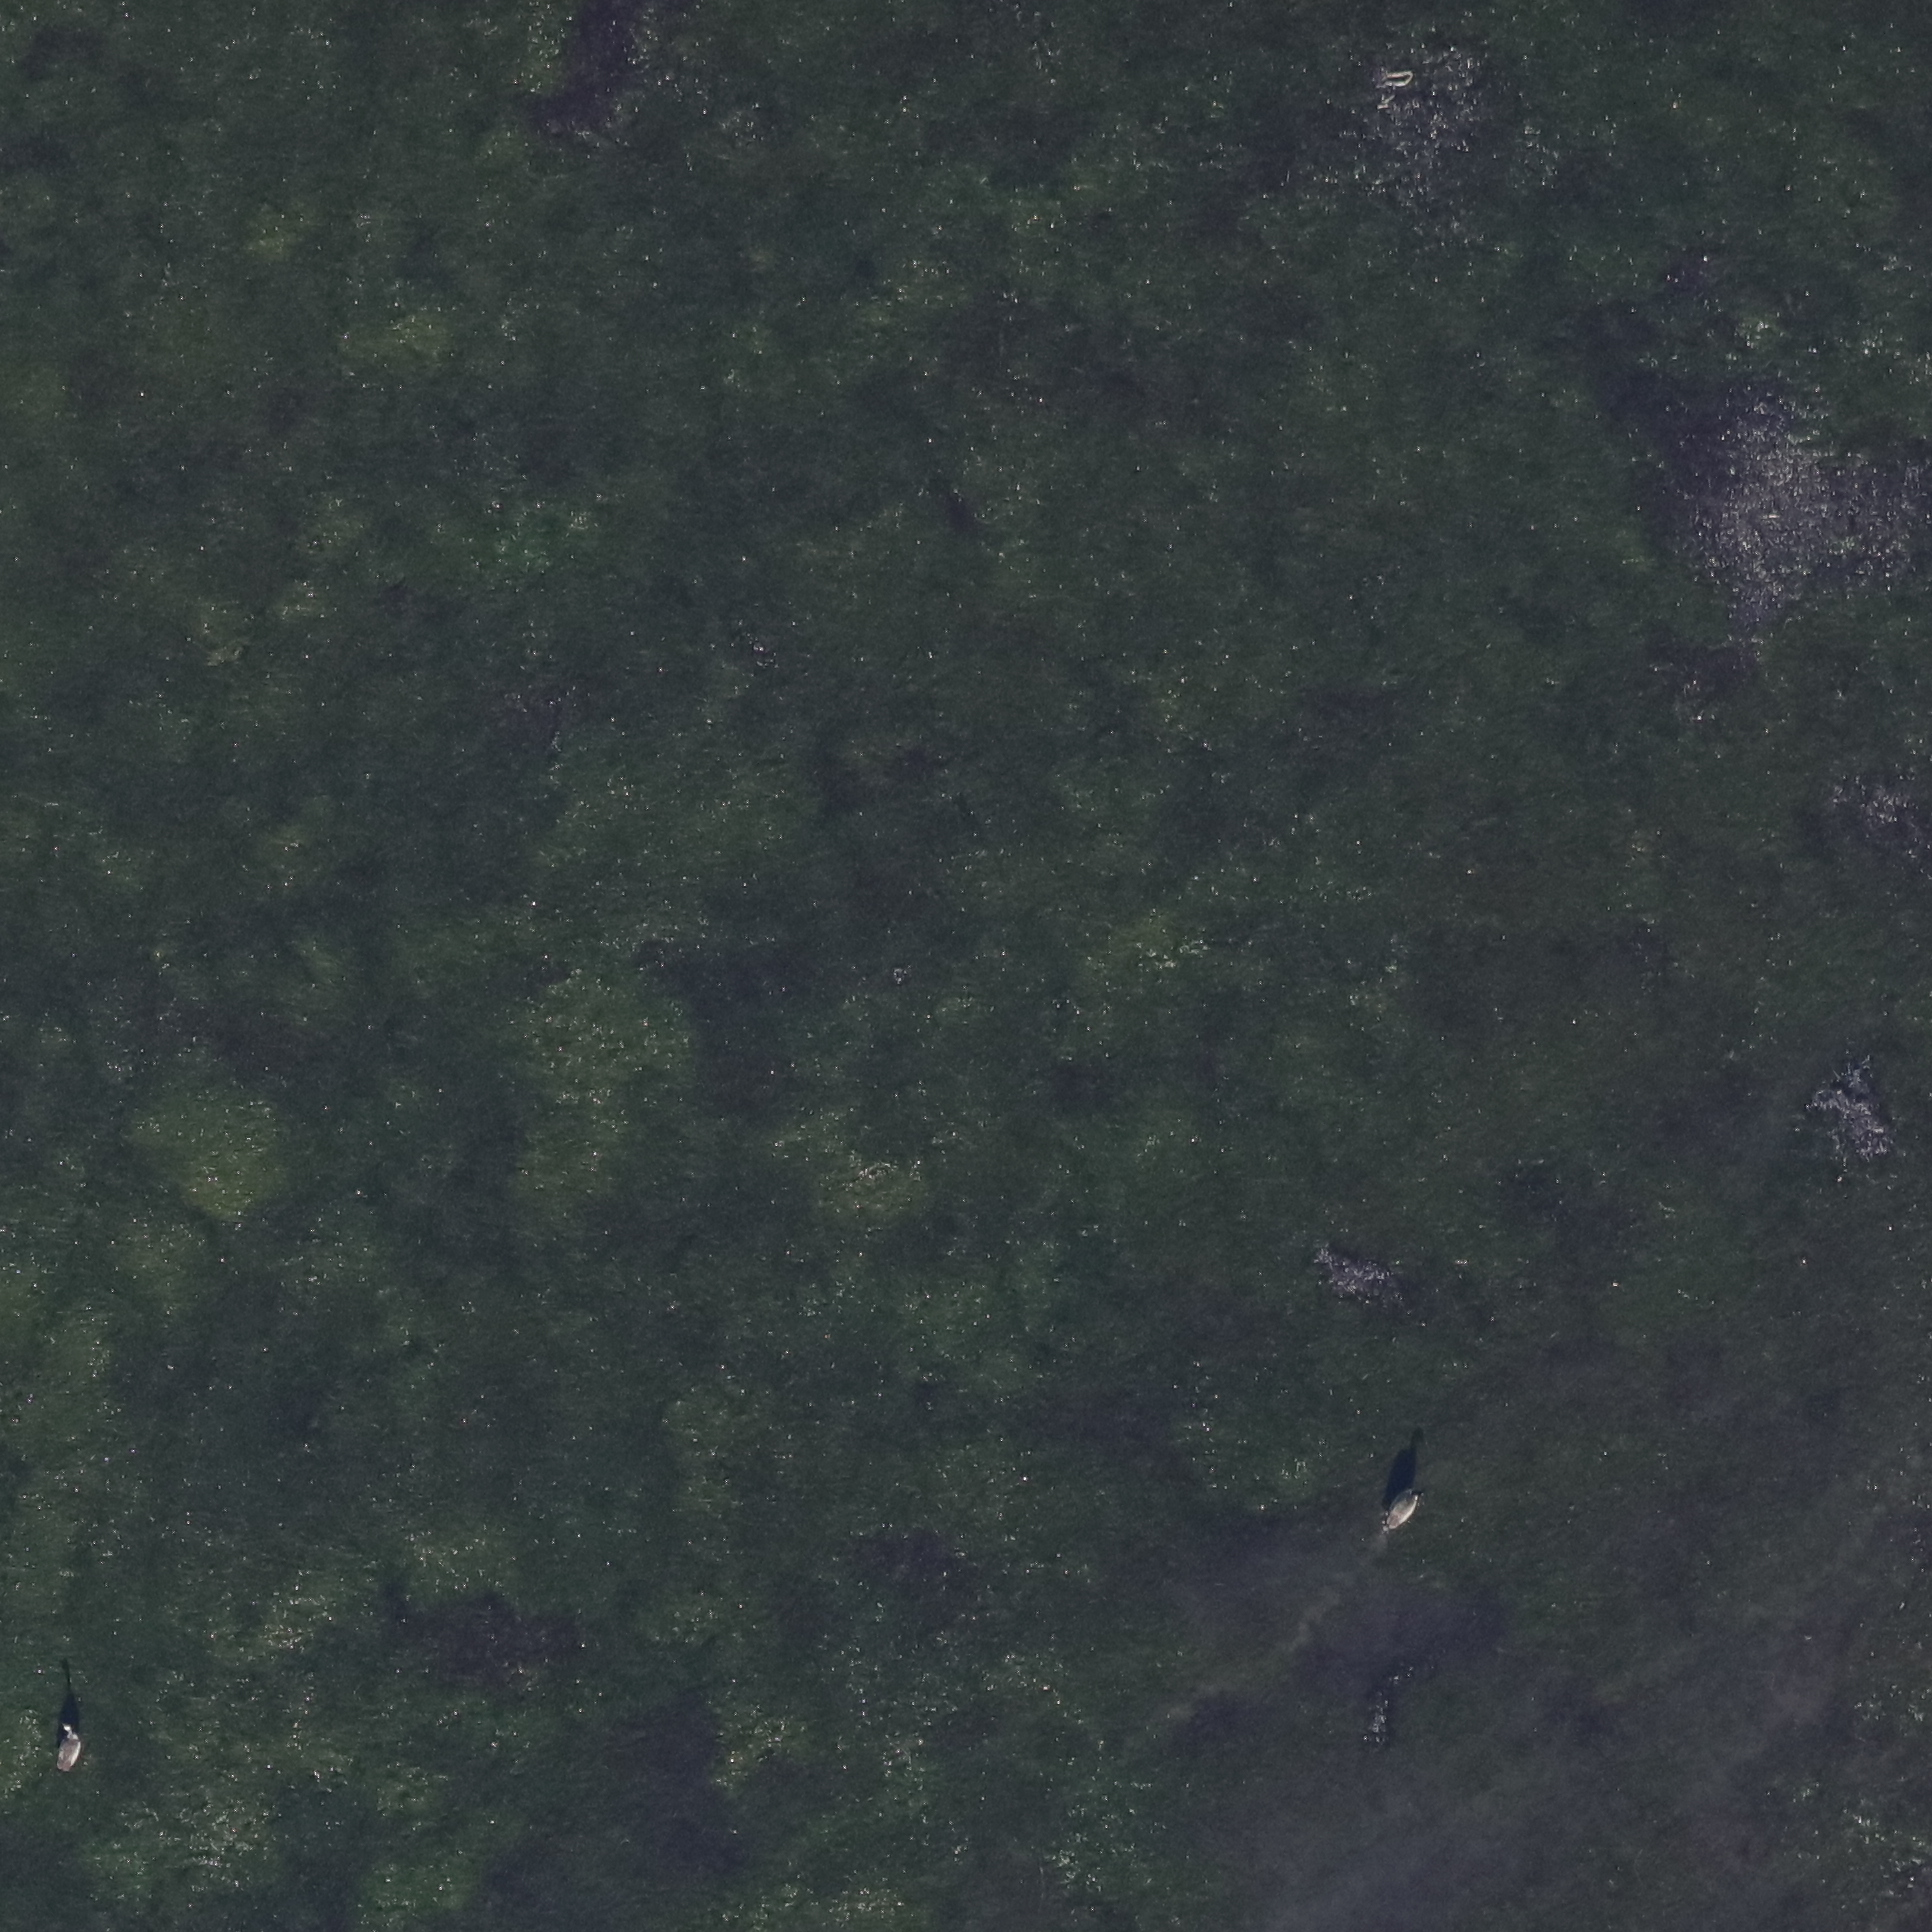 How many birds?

2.